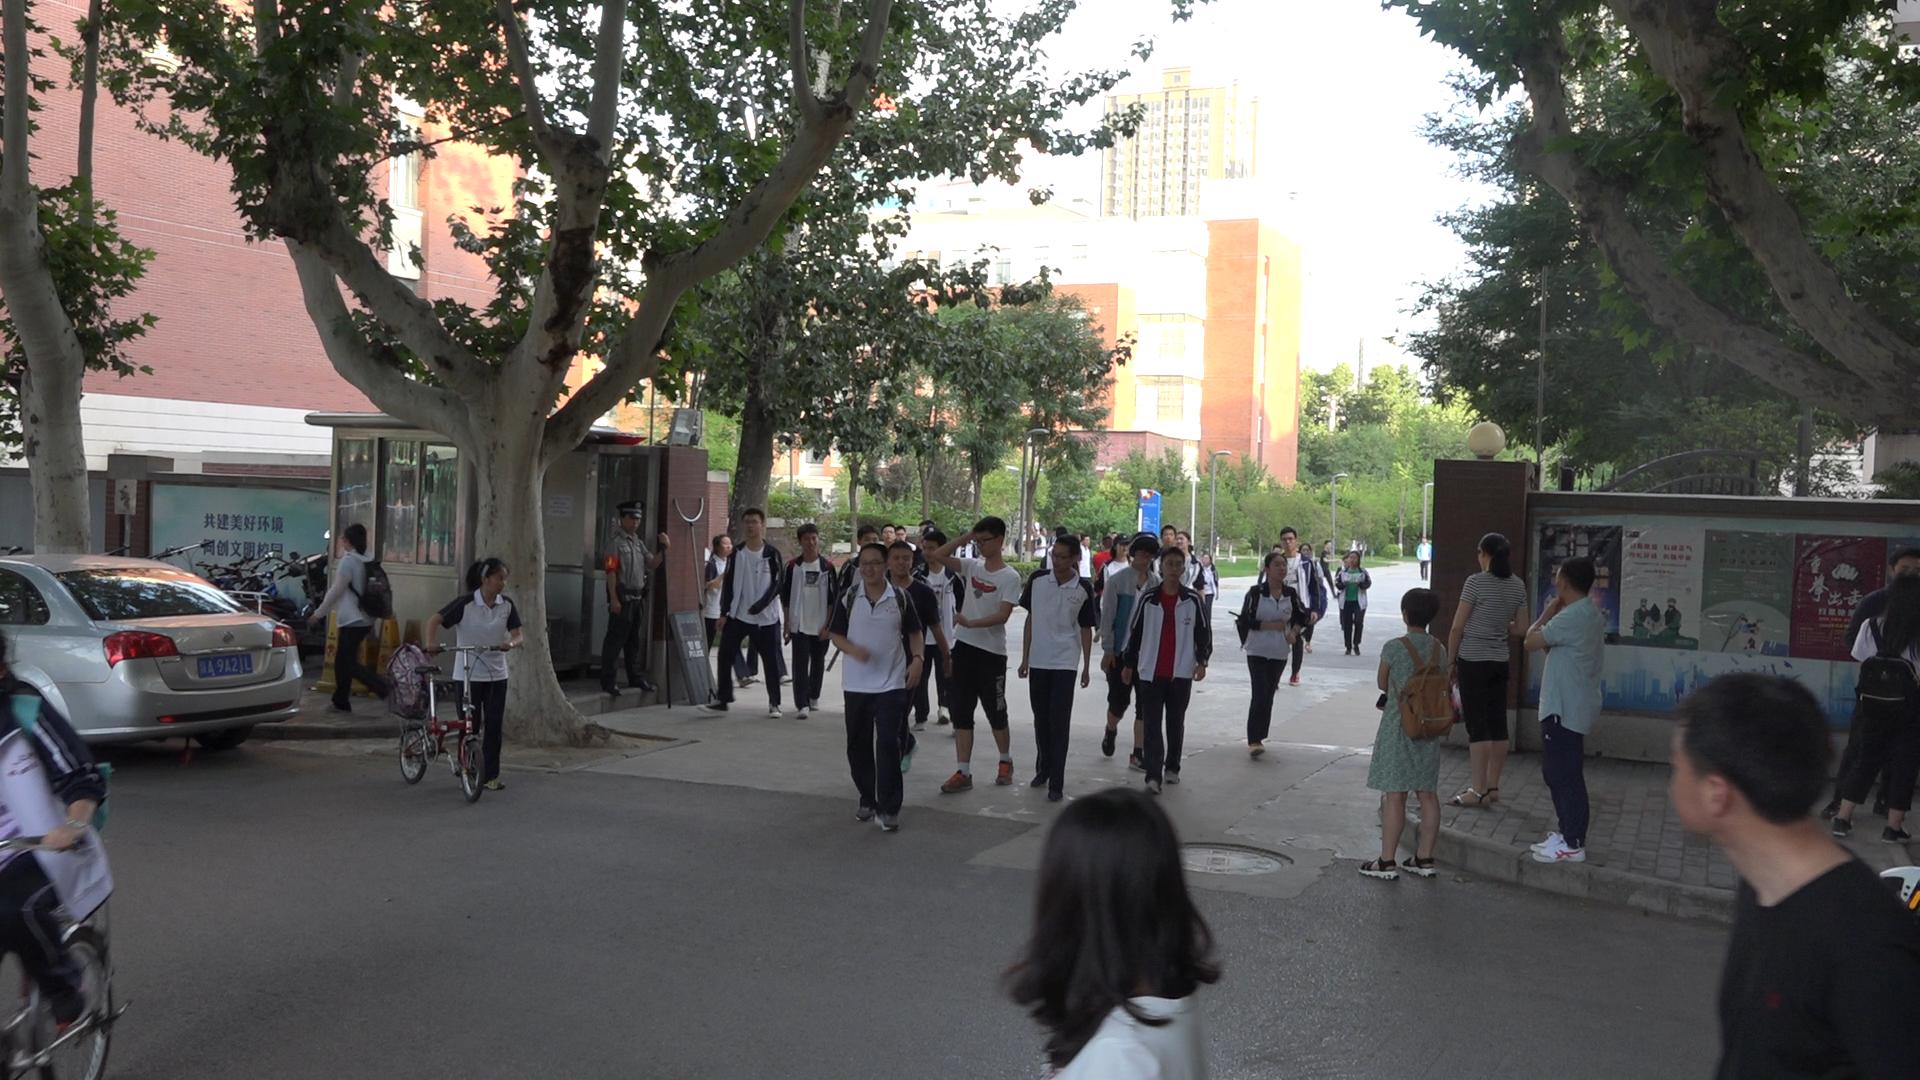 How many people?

44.